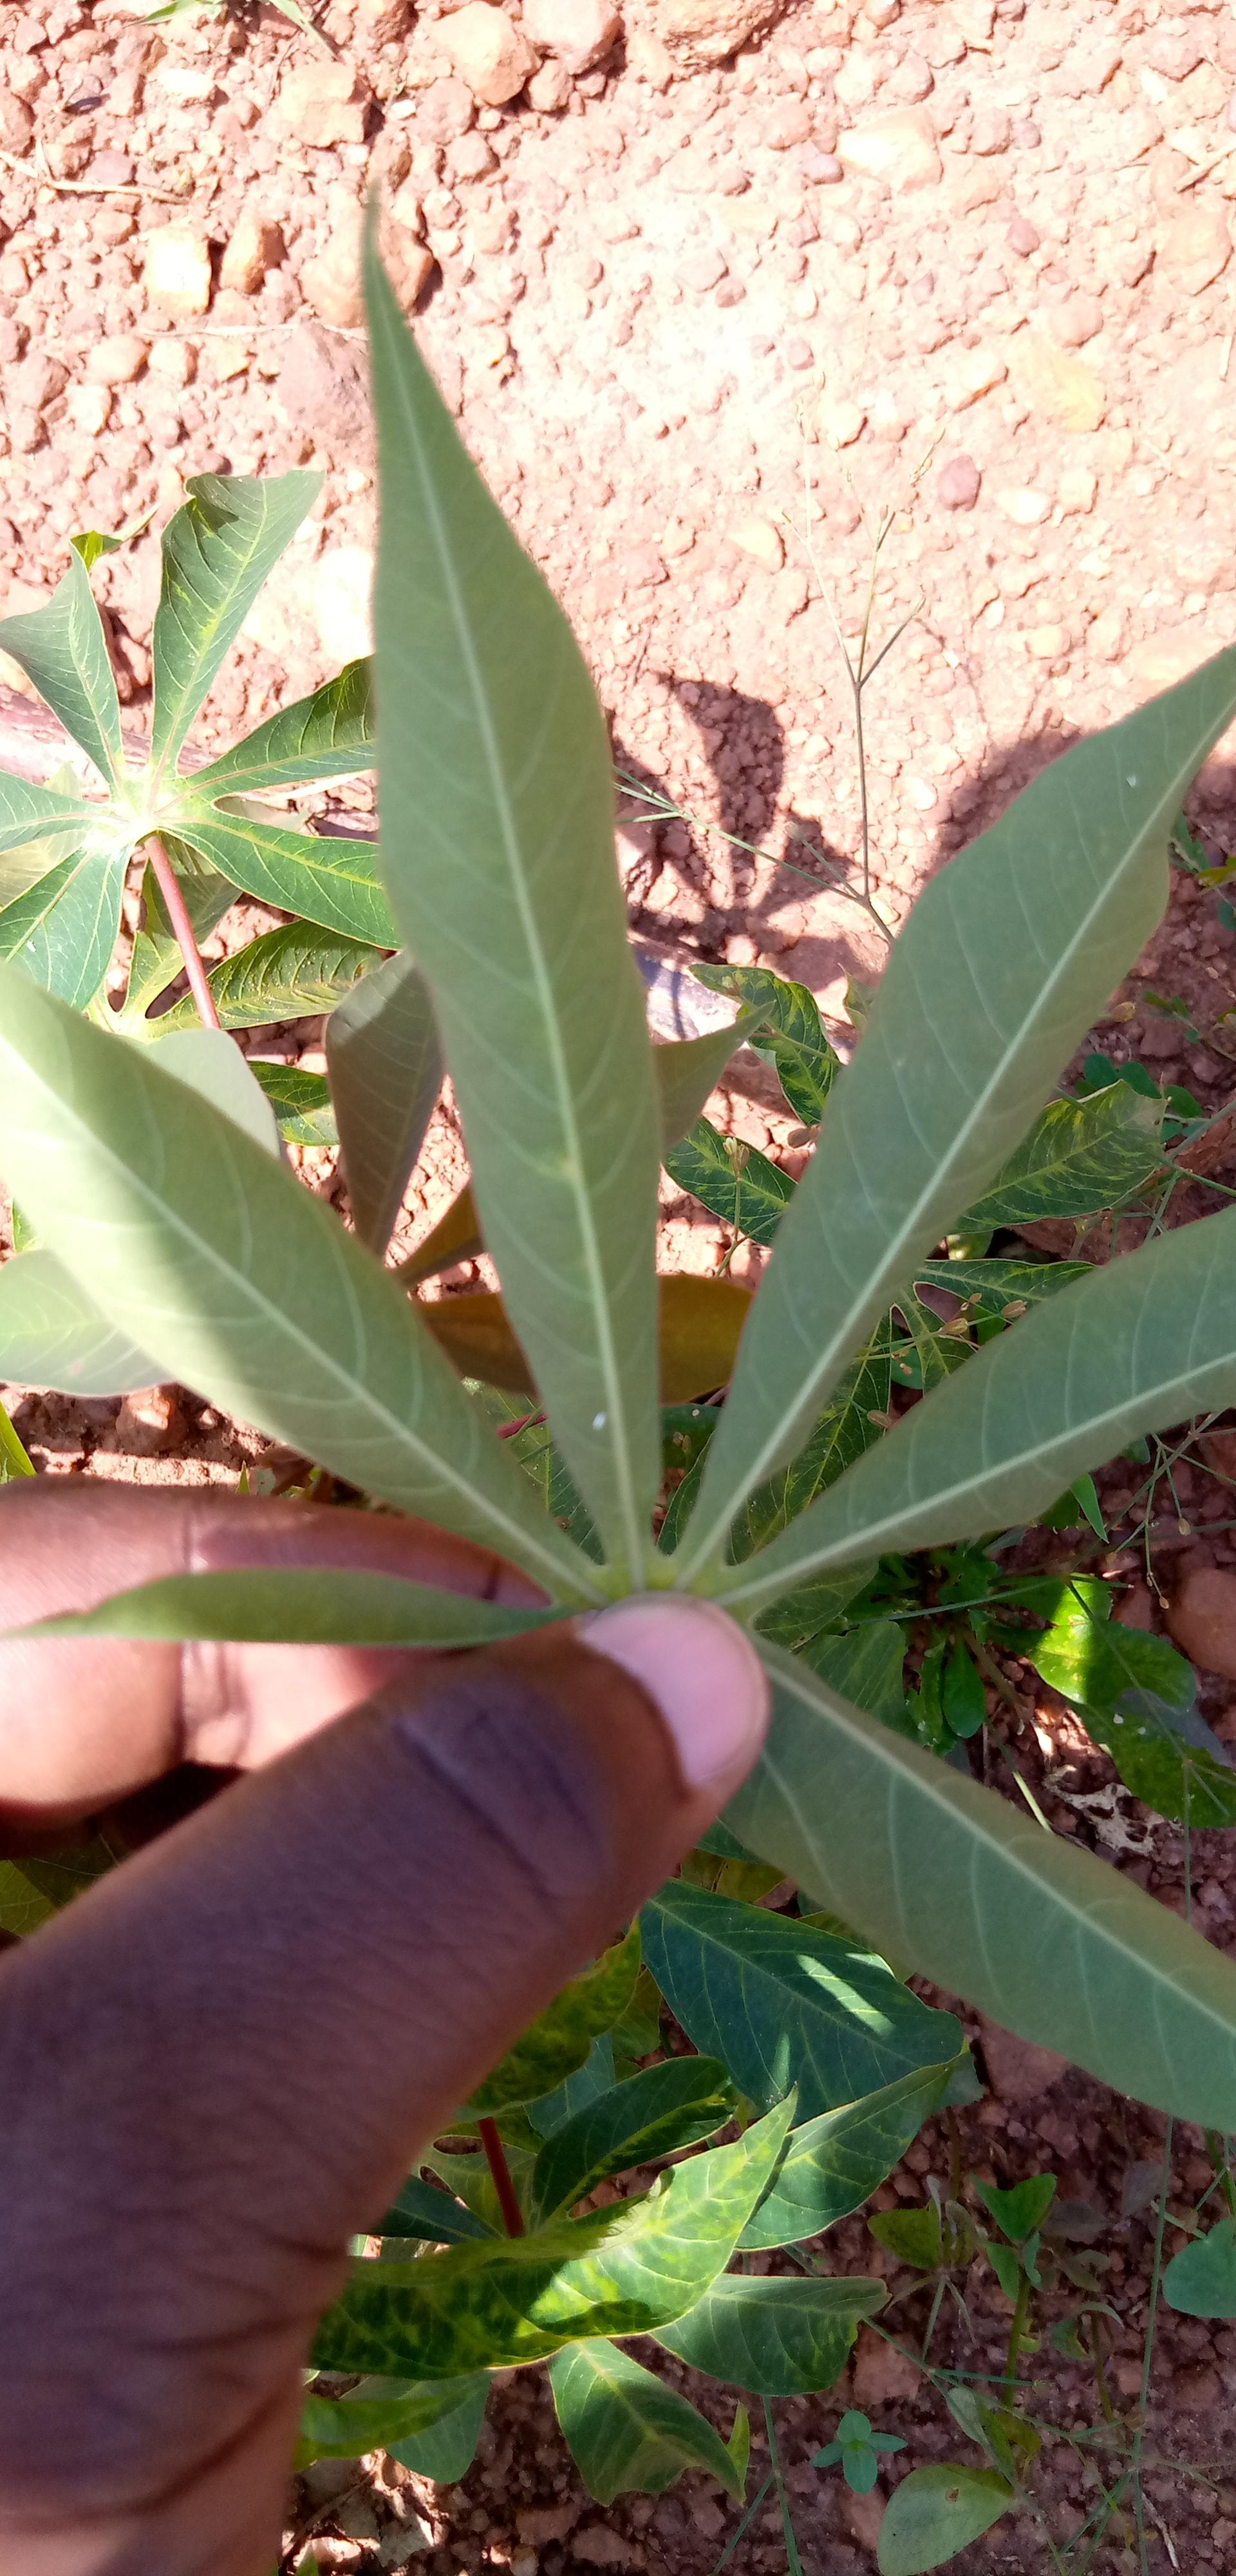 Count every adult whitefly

2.